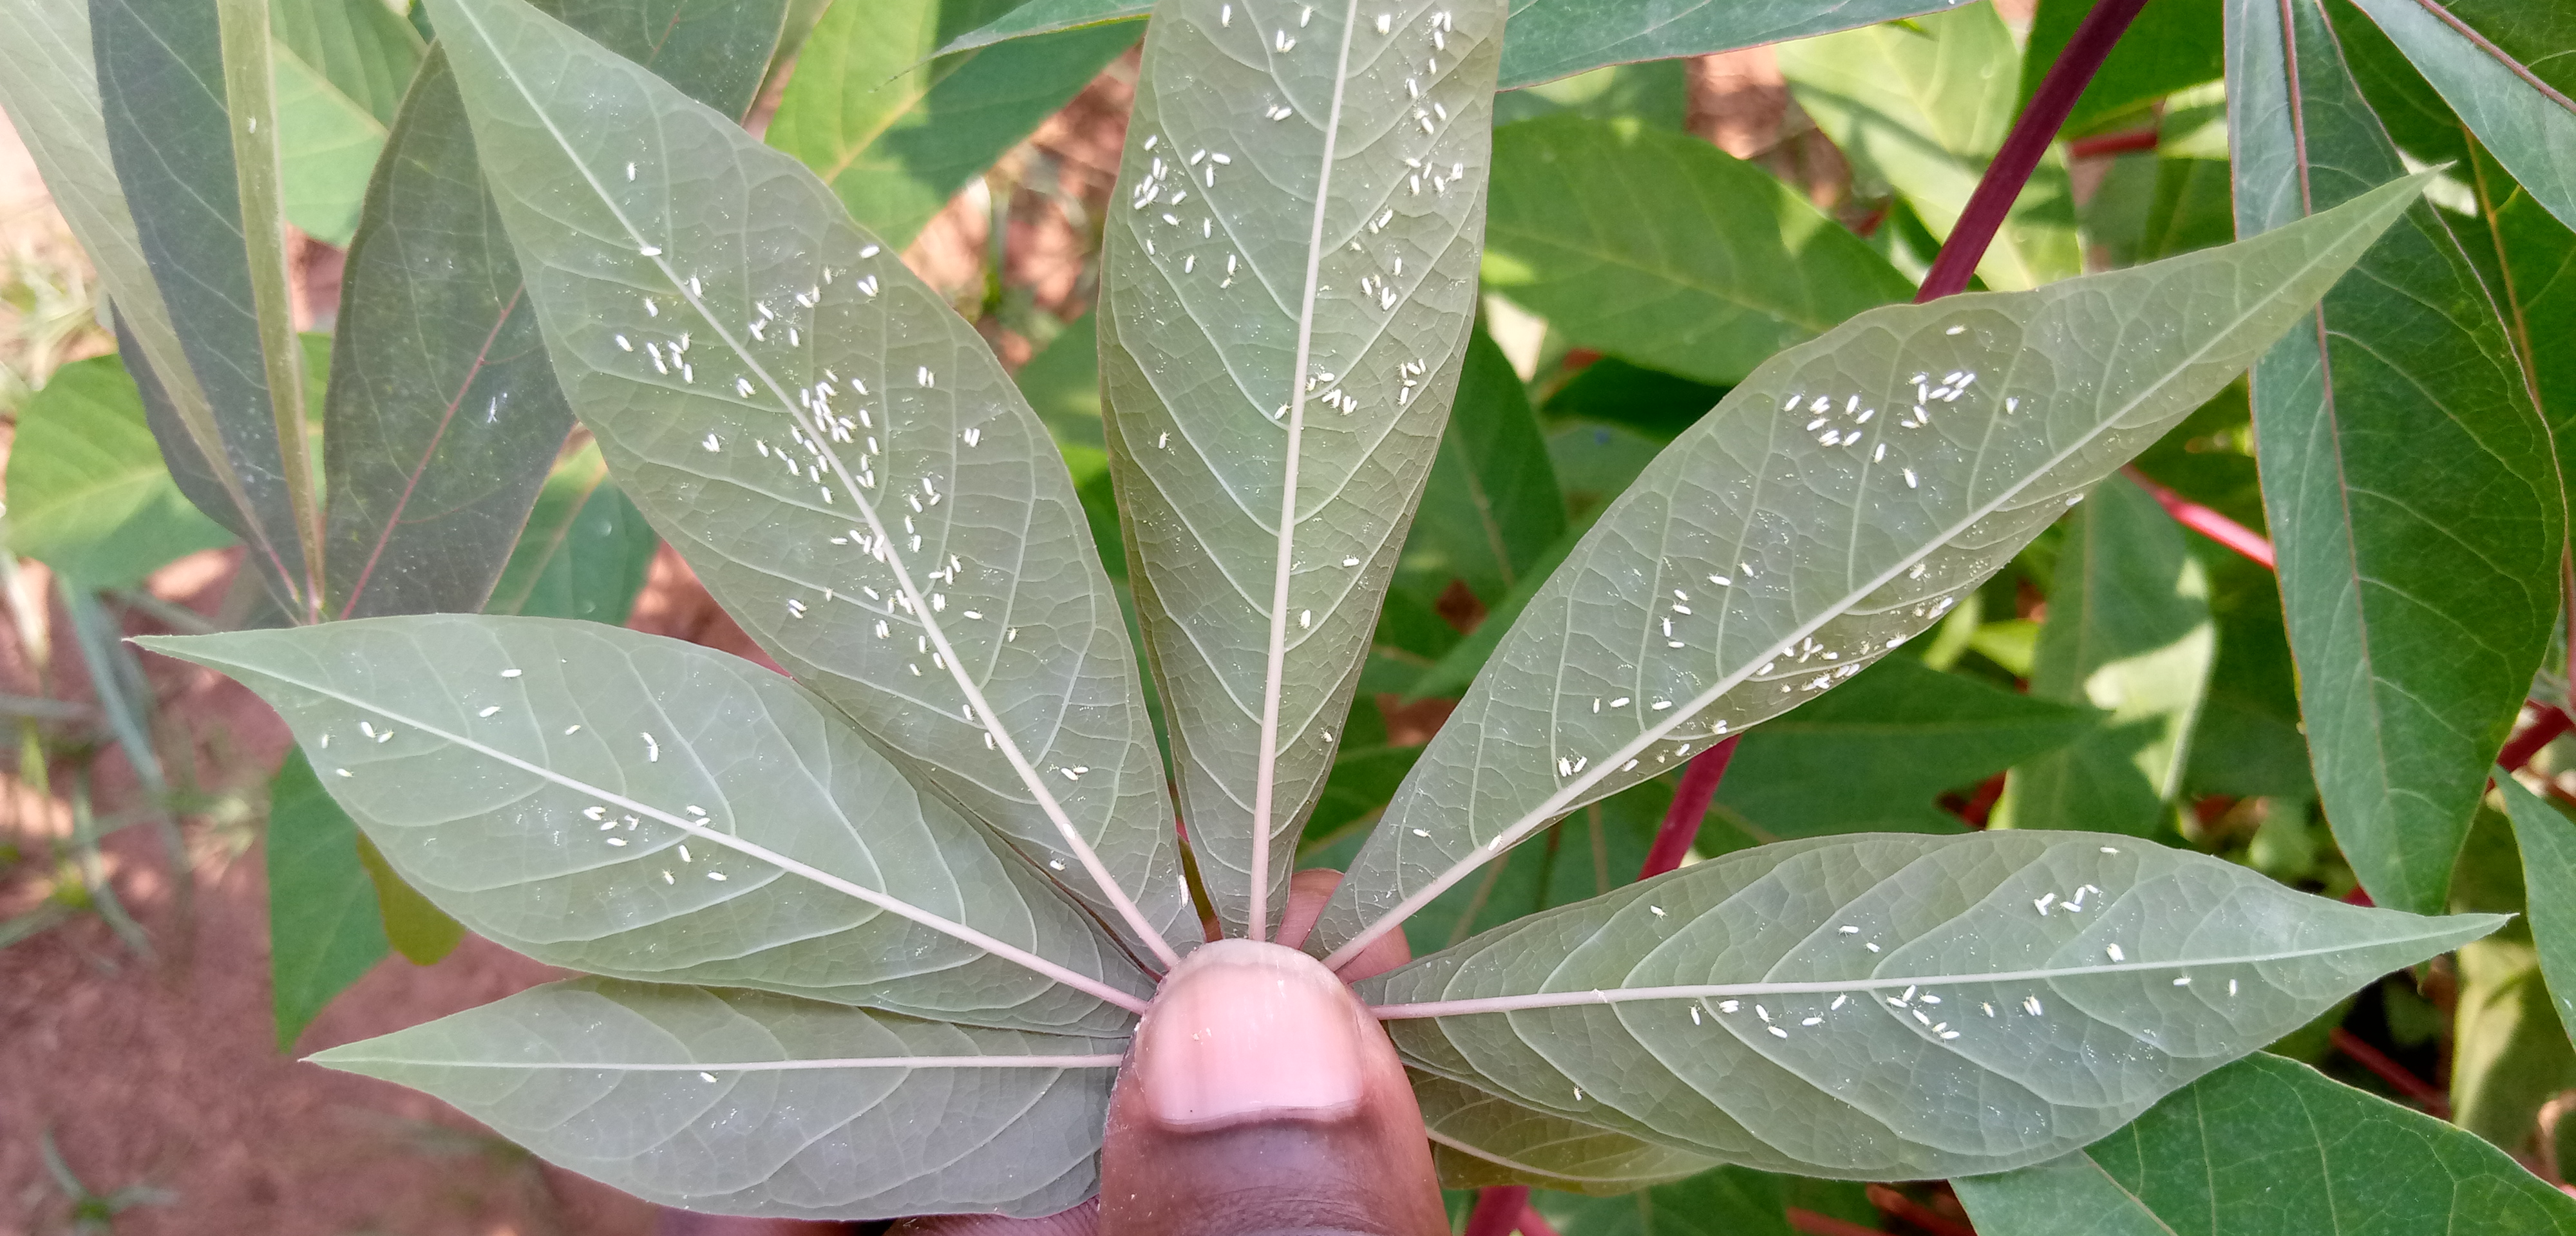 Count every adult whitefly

196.